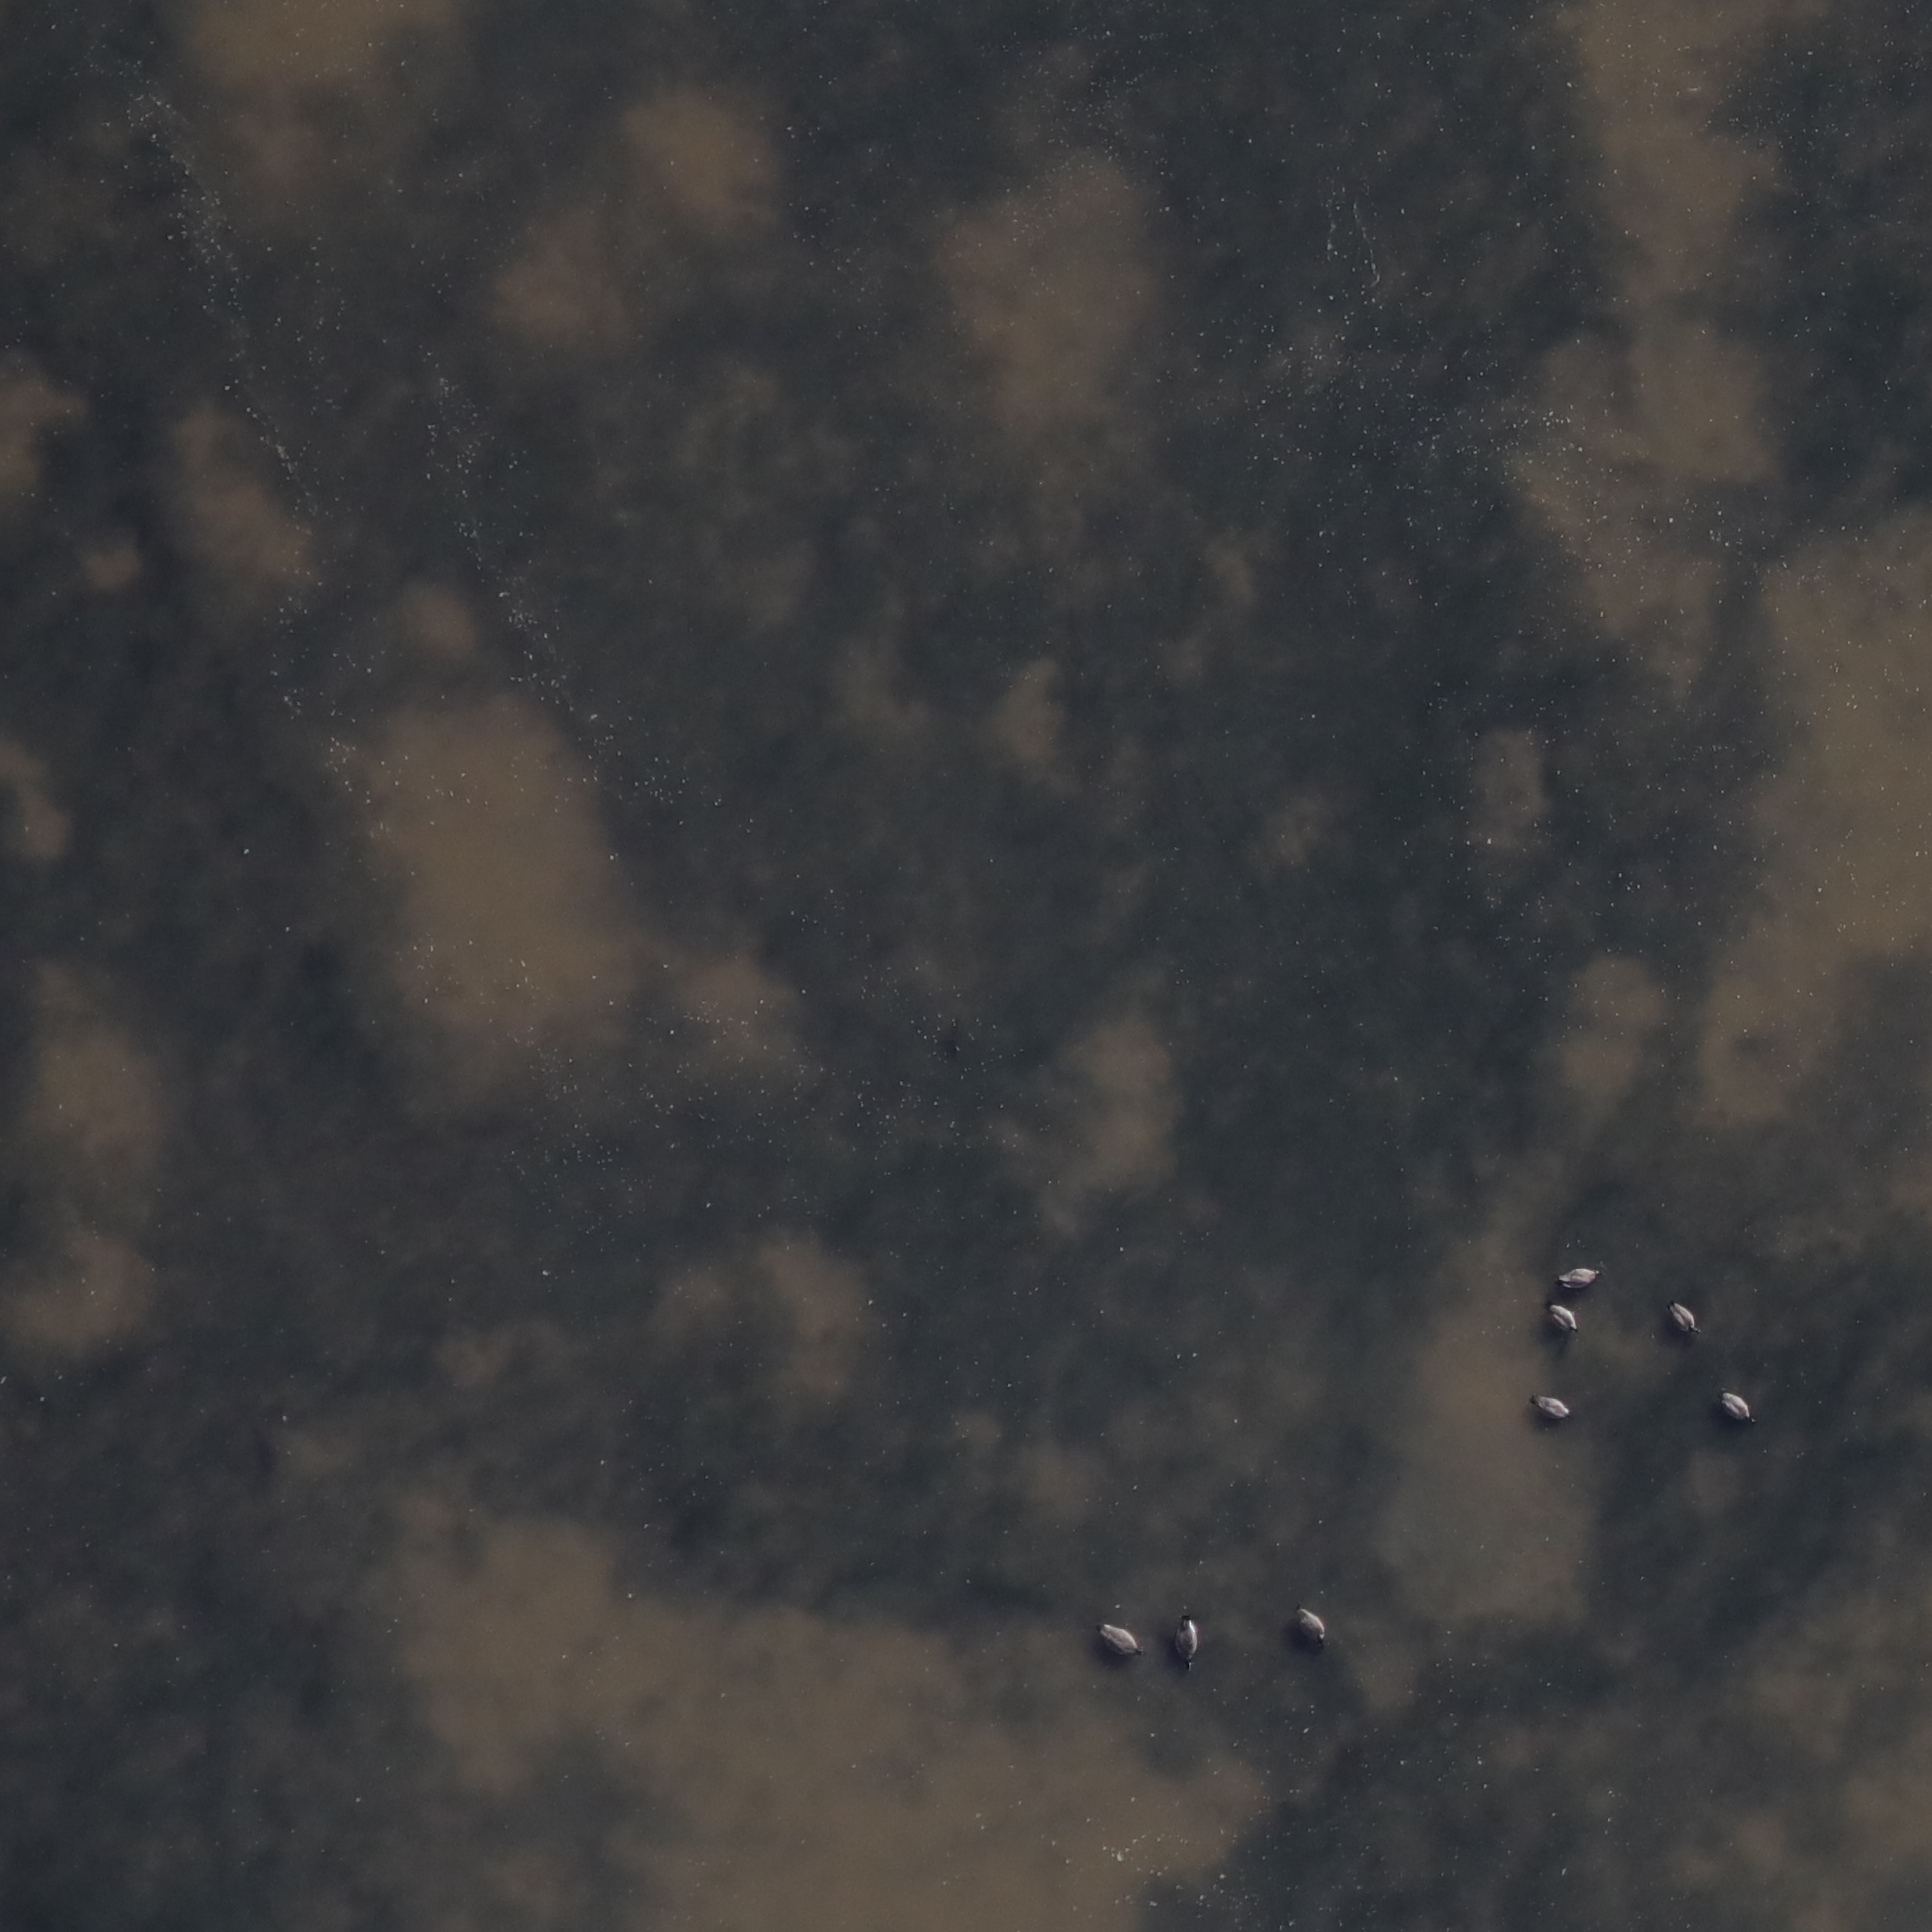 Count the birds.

8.